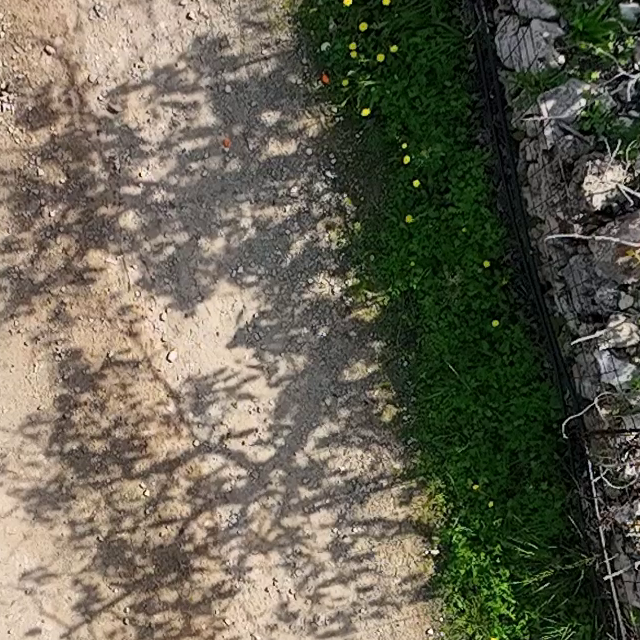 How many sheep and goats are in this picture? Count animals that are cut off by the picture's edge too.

0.